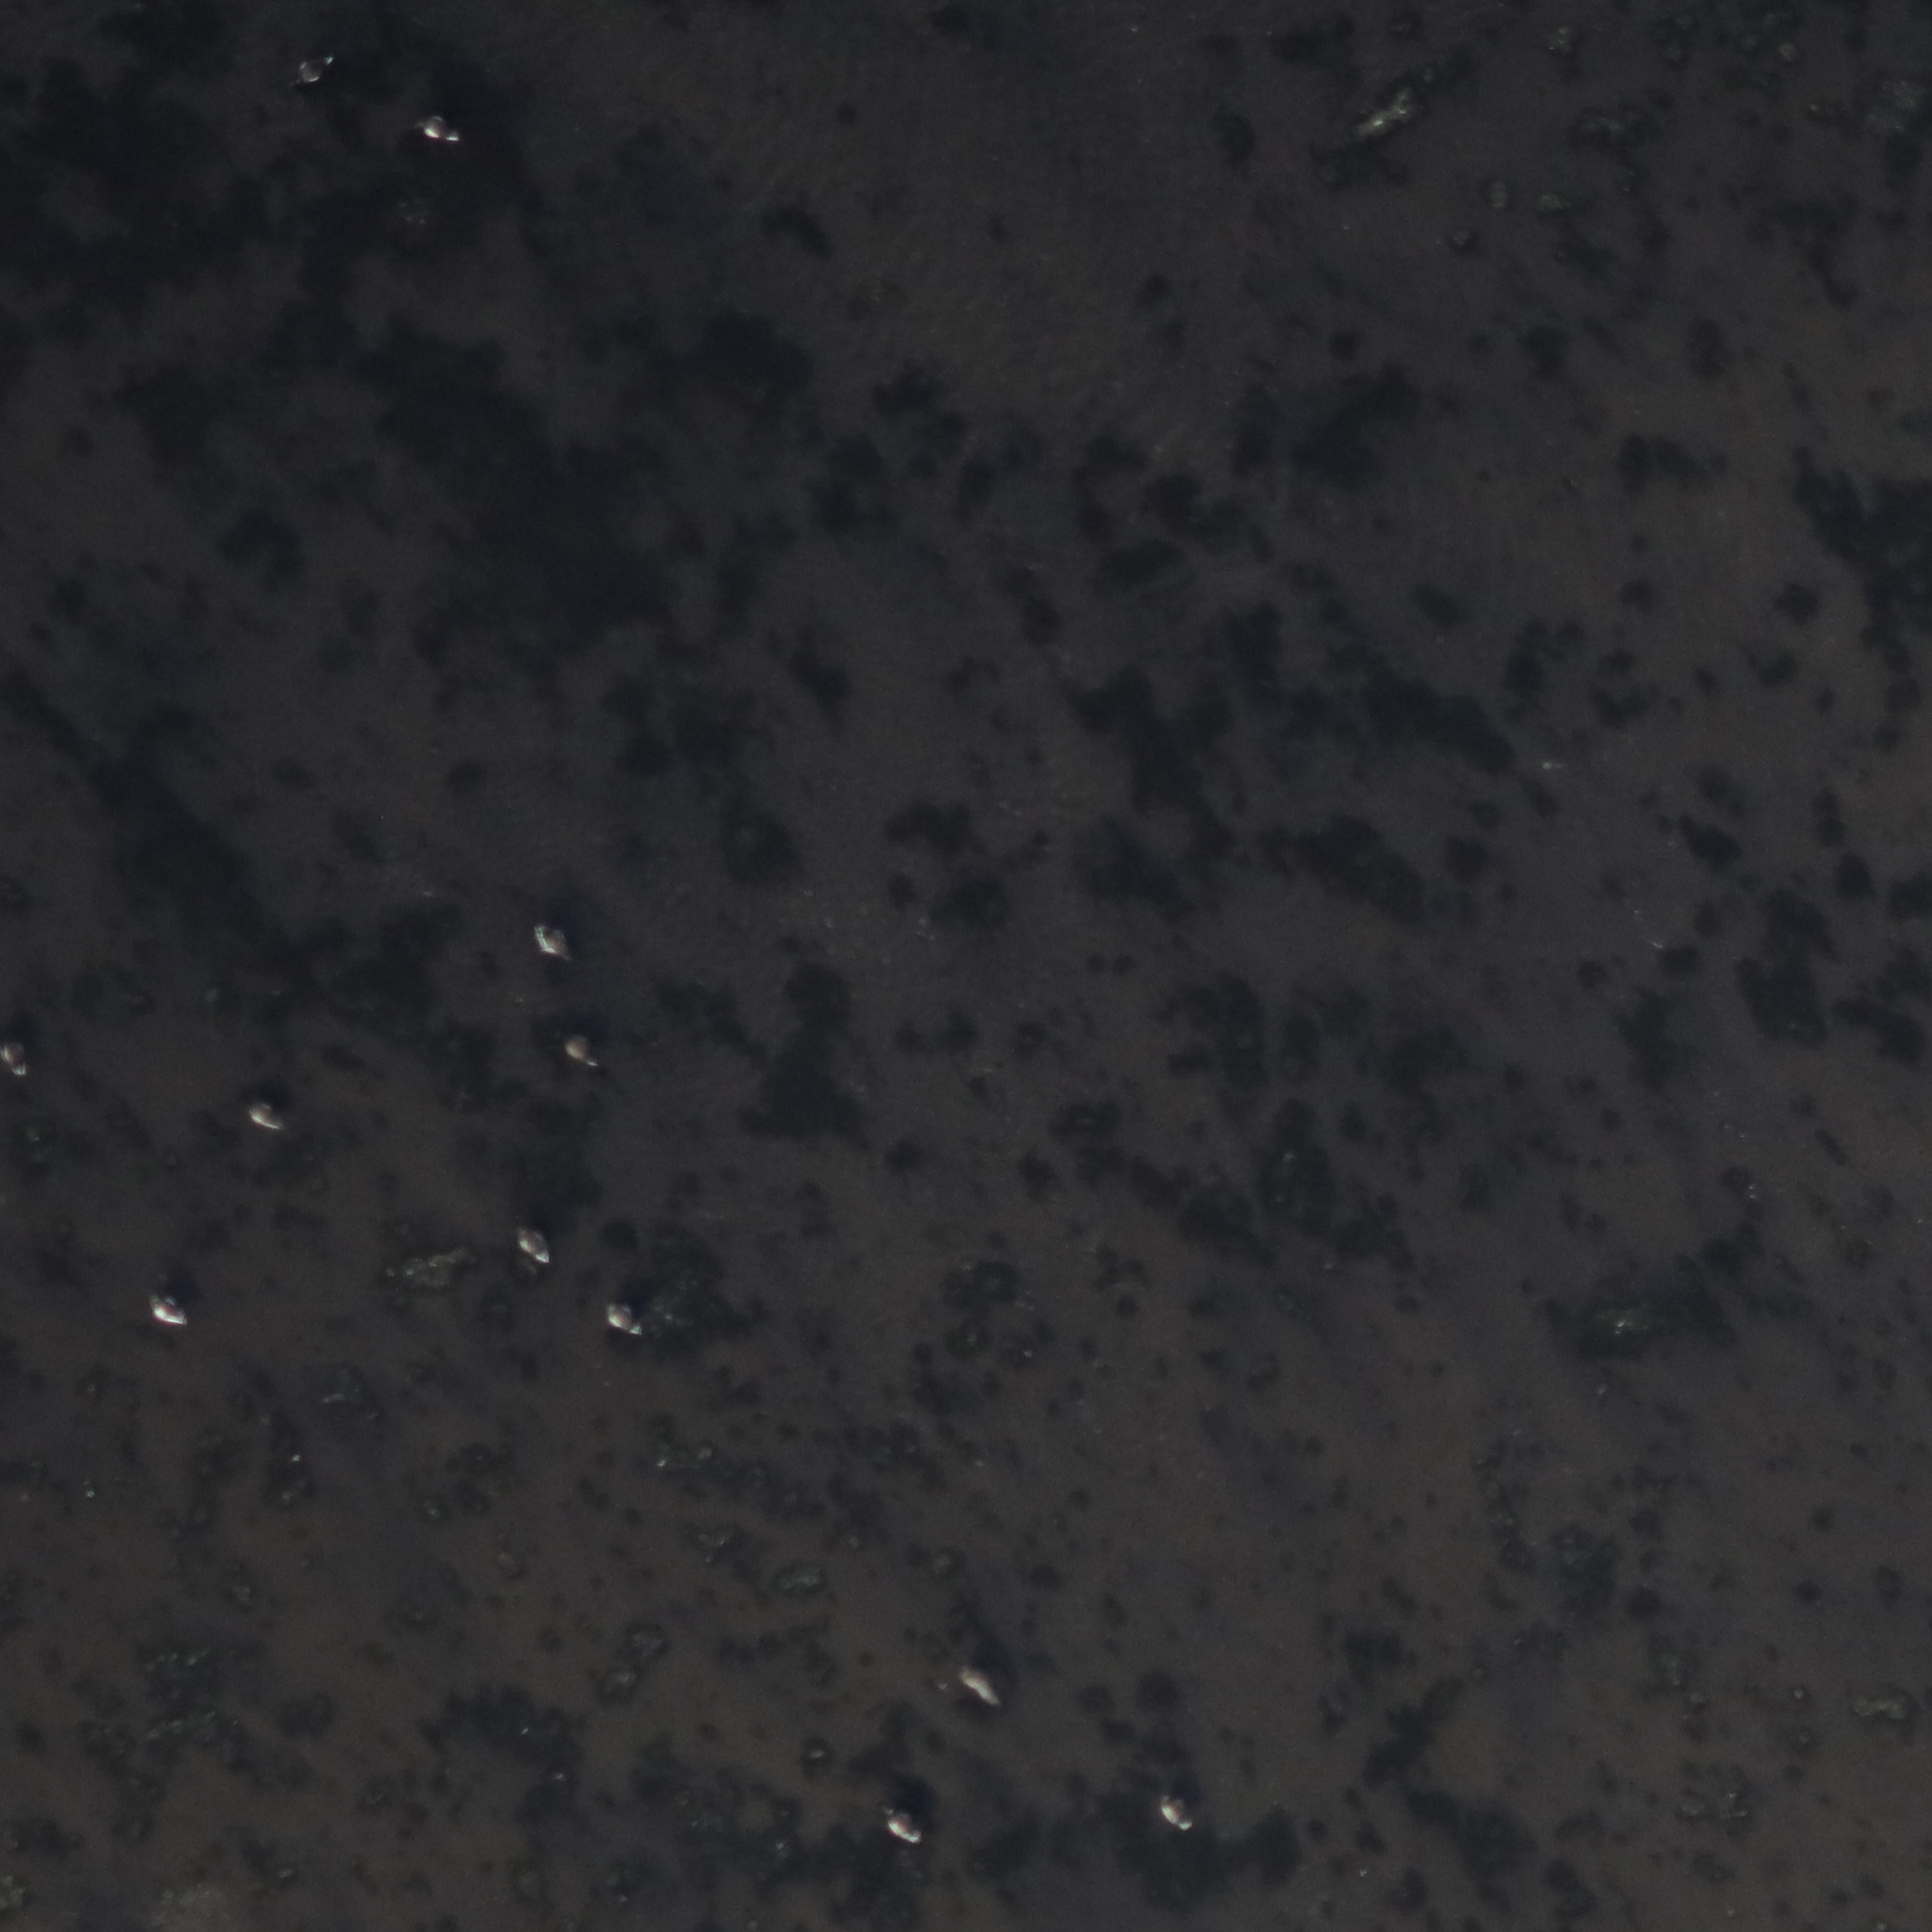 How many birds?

11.